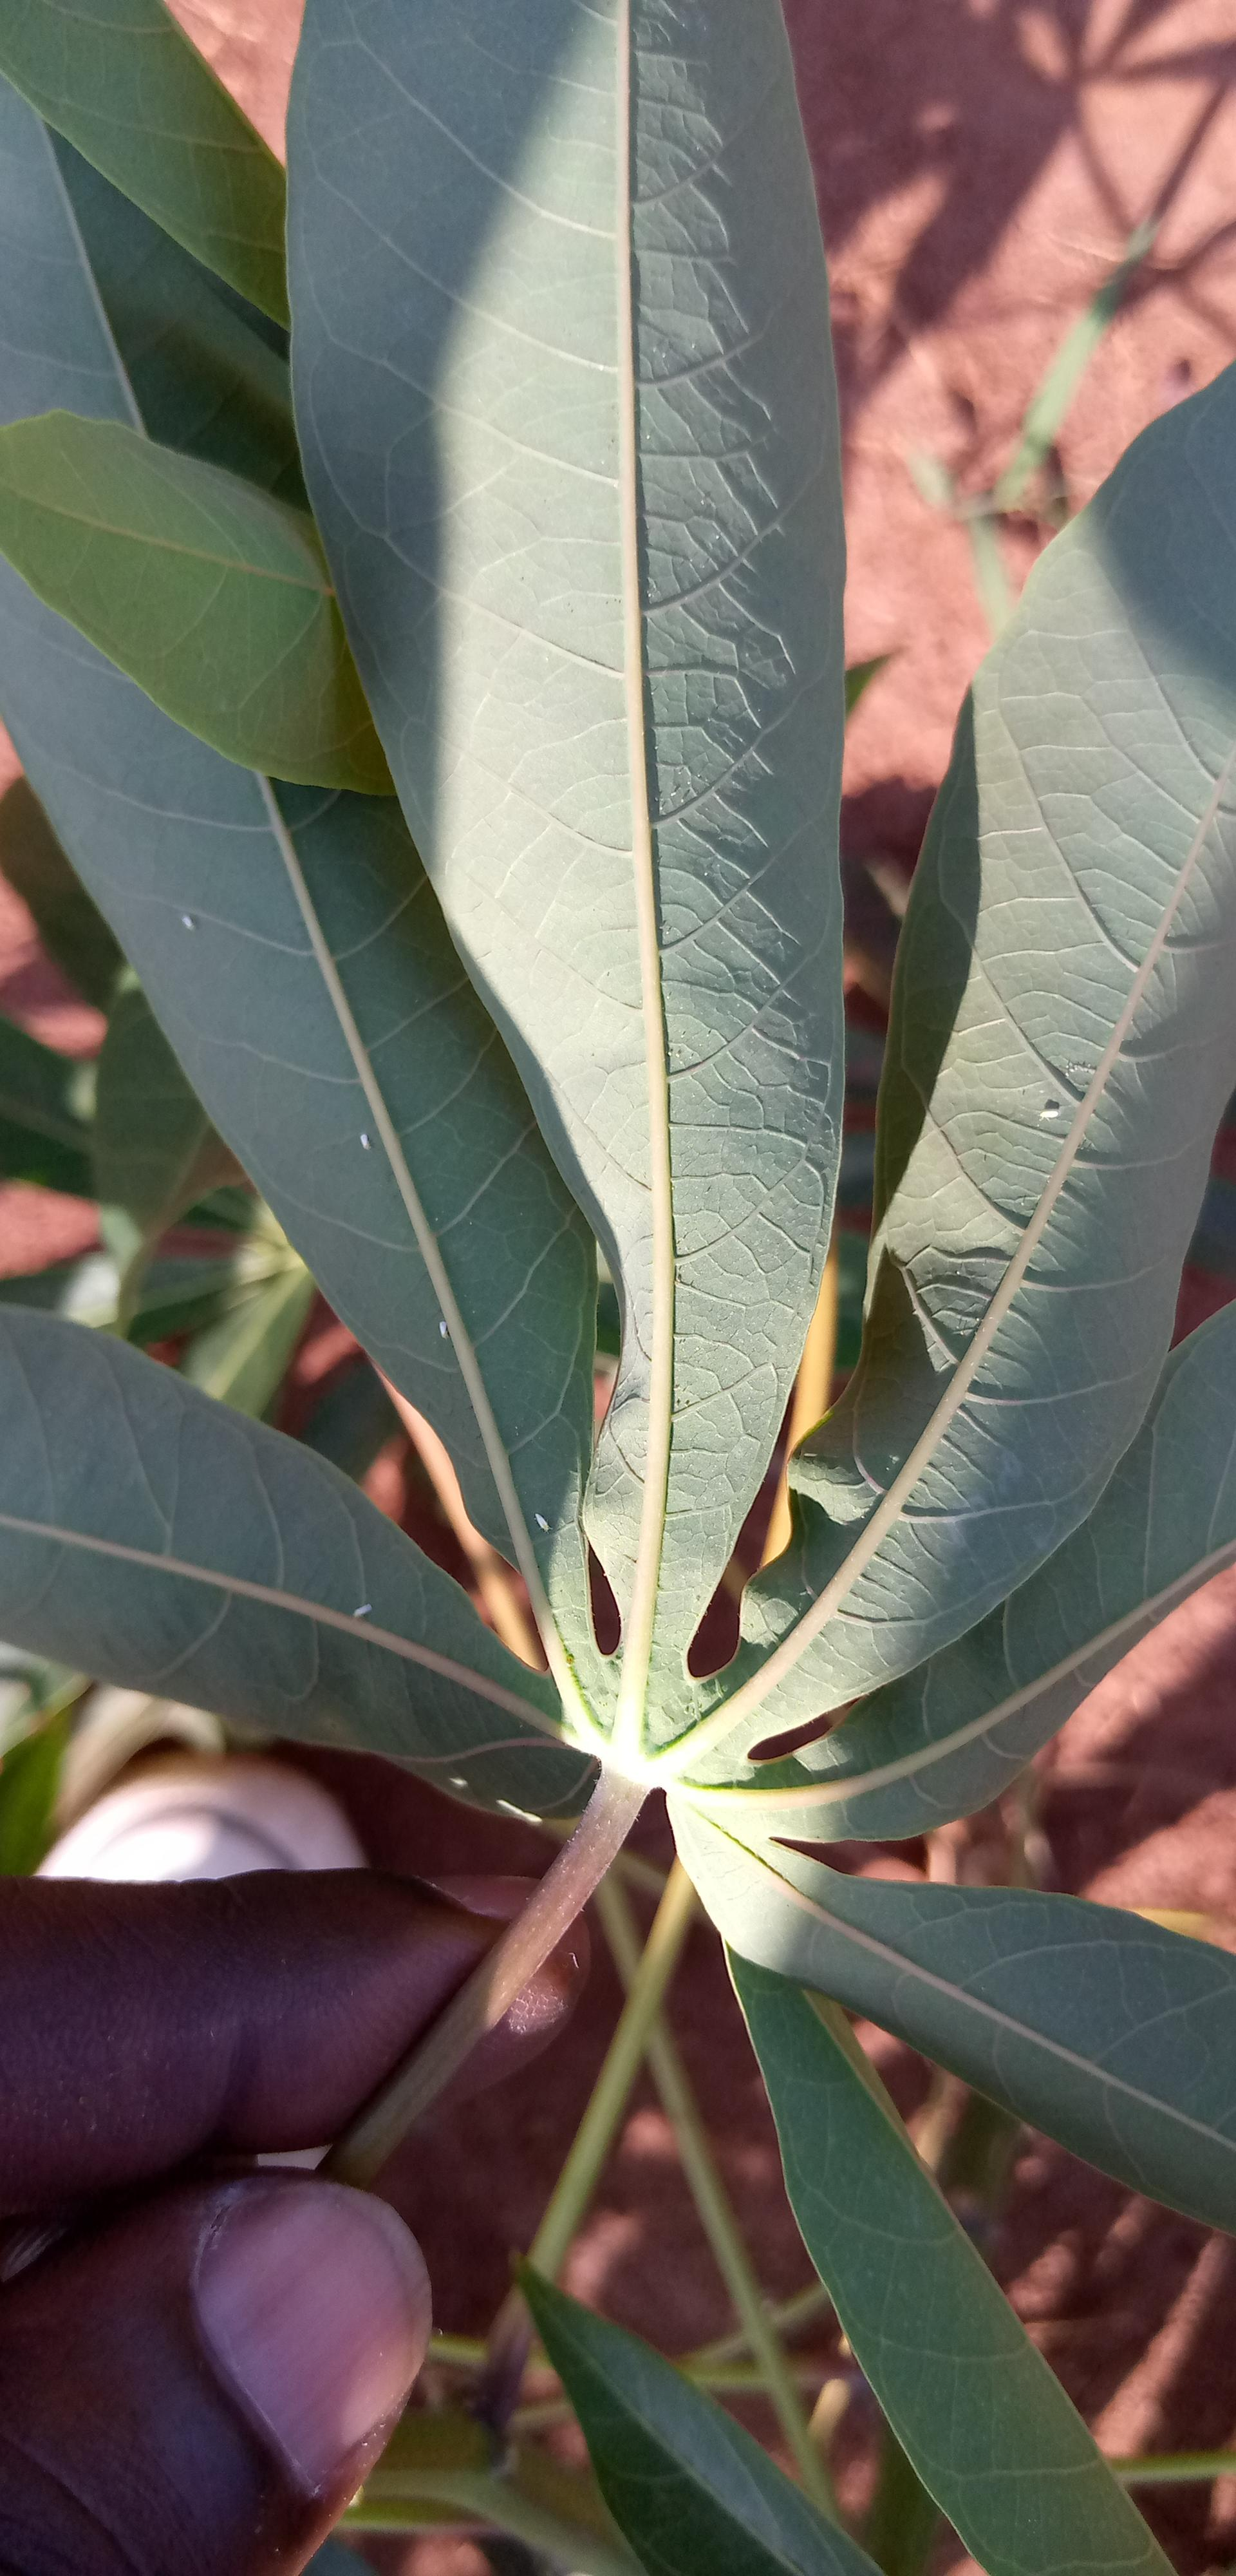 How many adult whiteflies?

6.